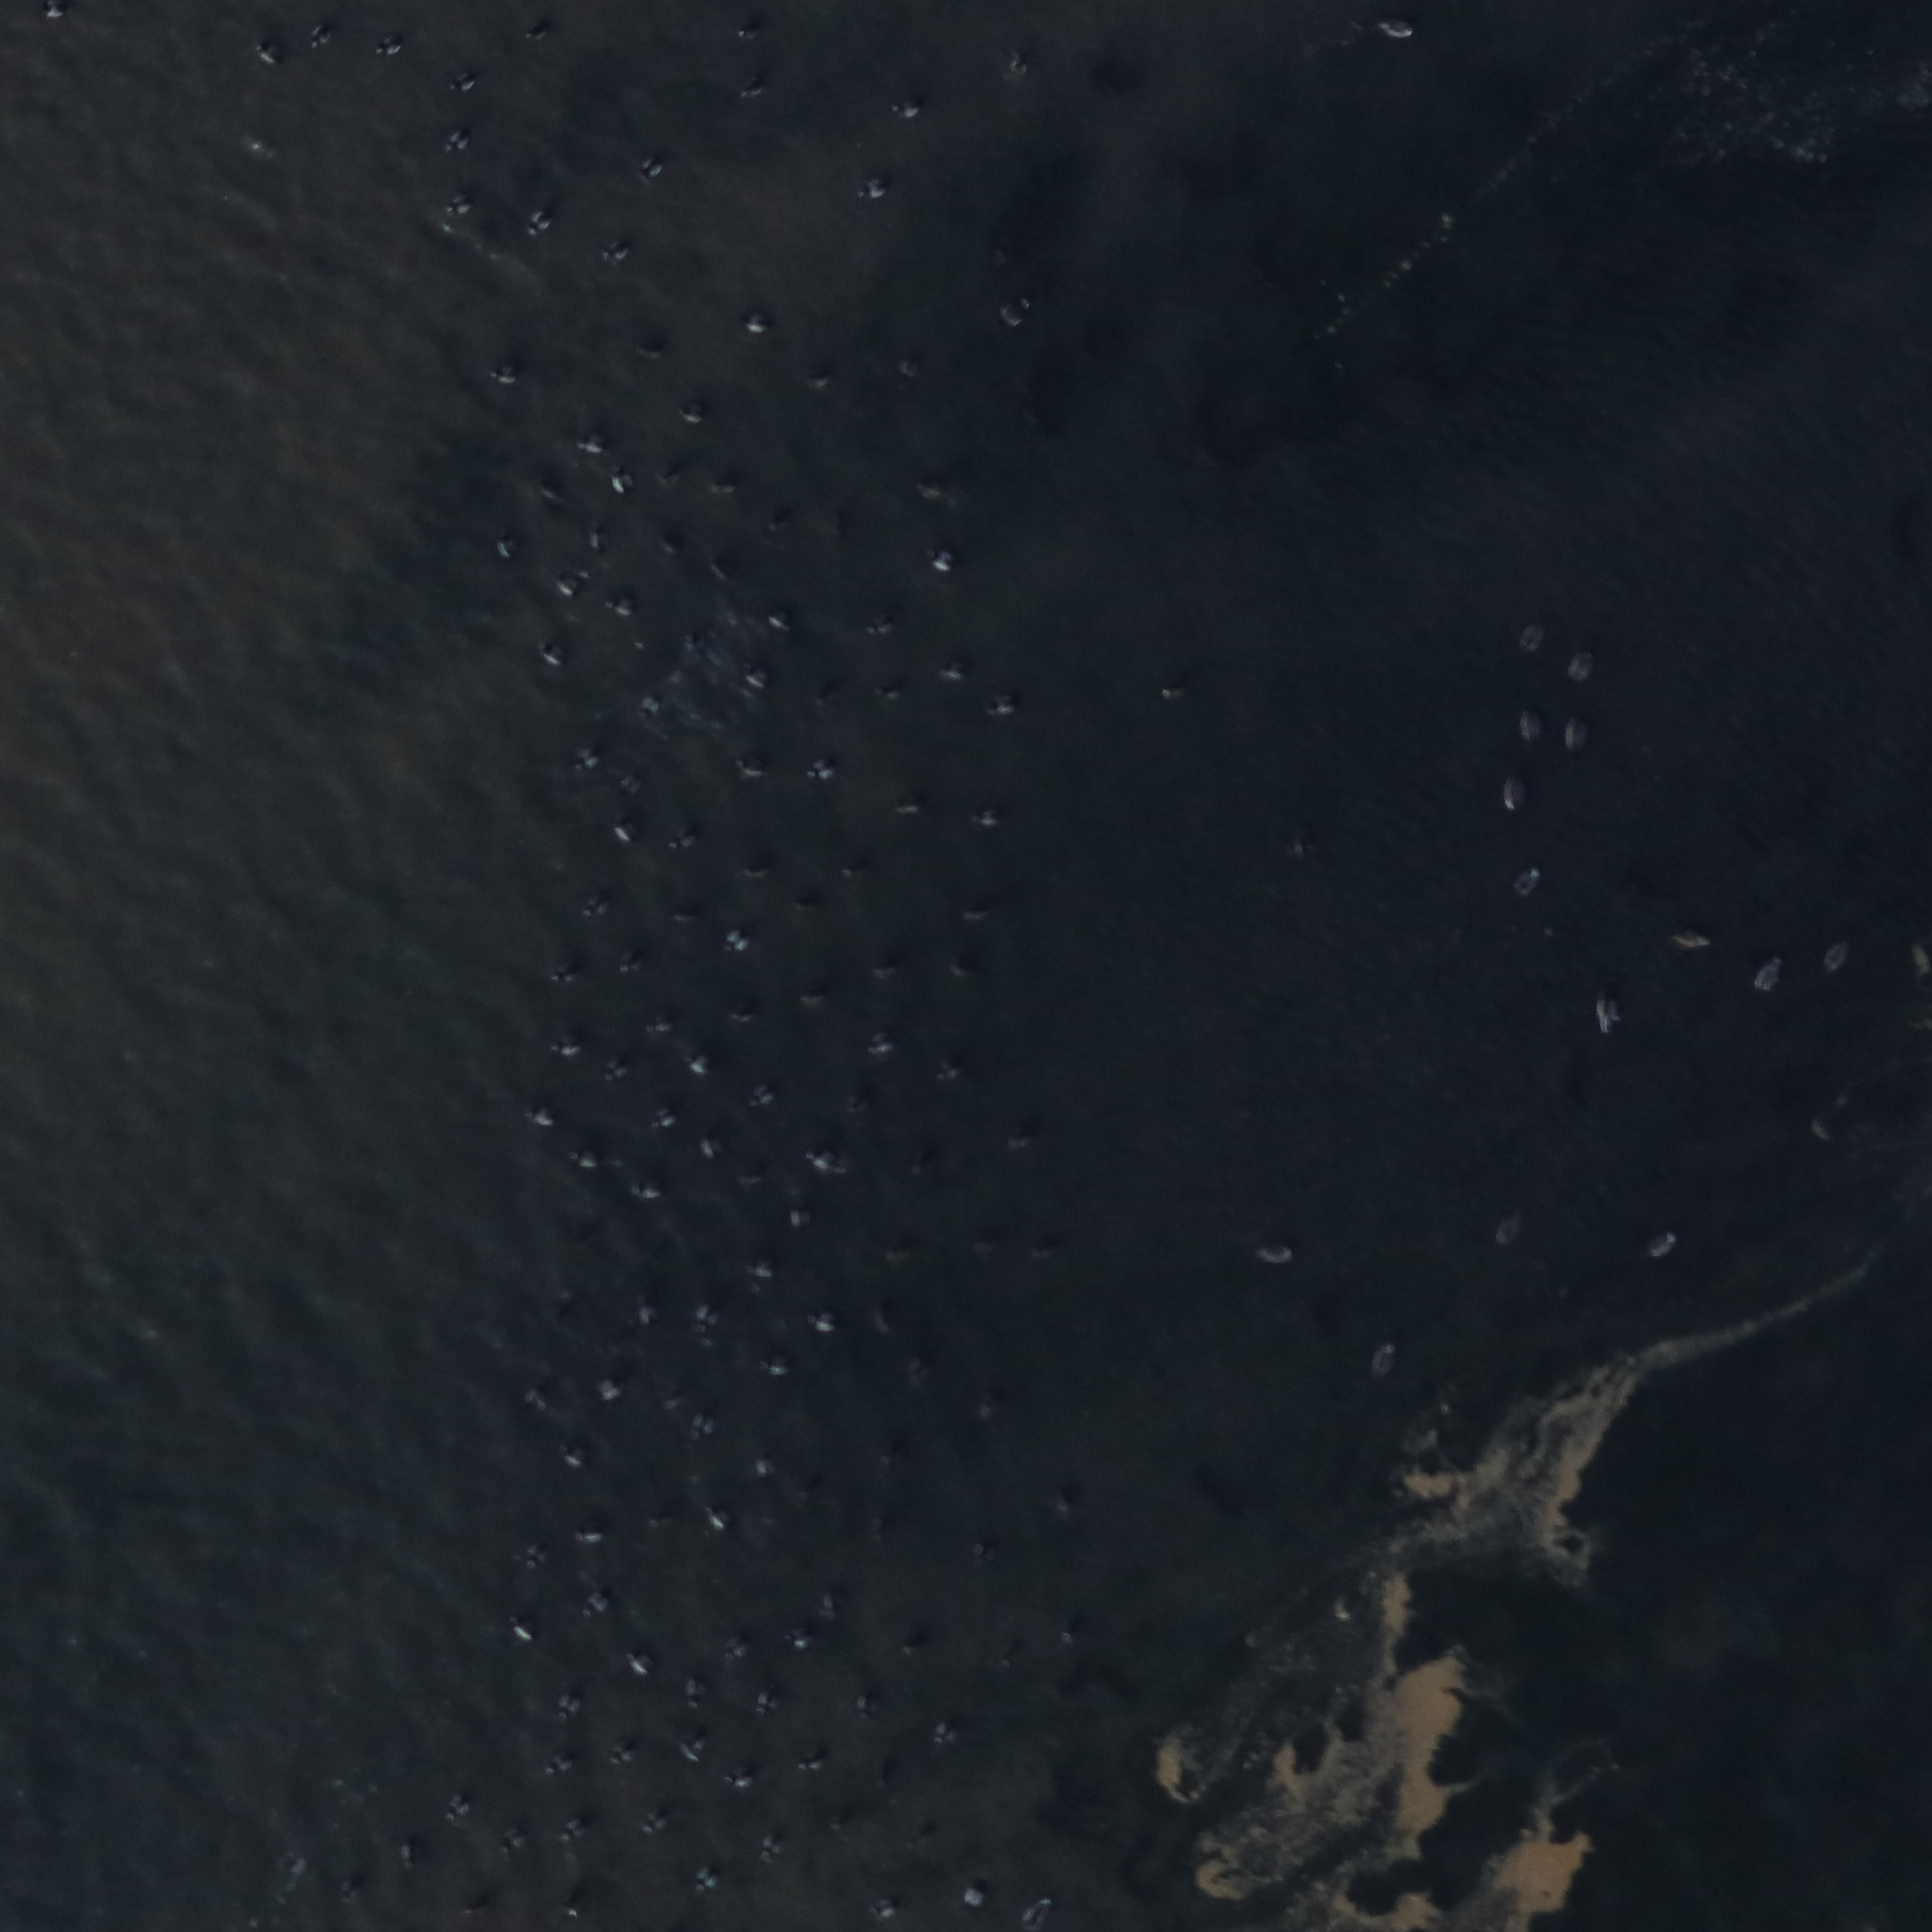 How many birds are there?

163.